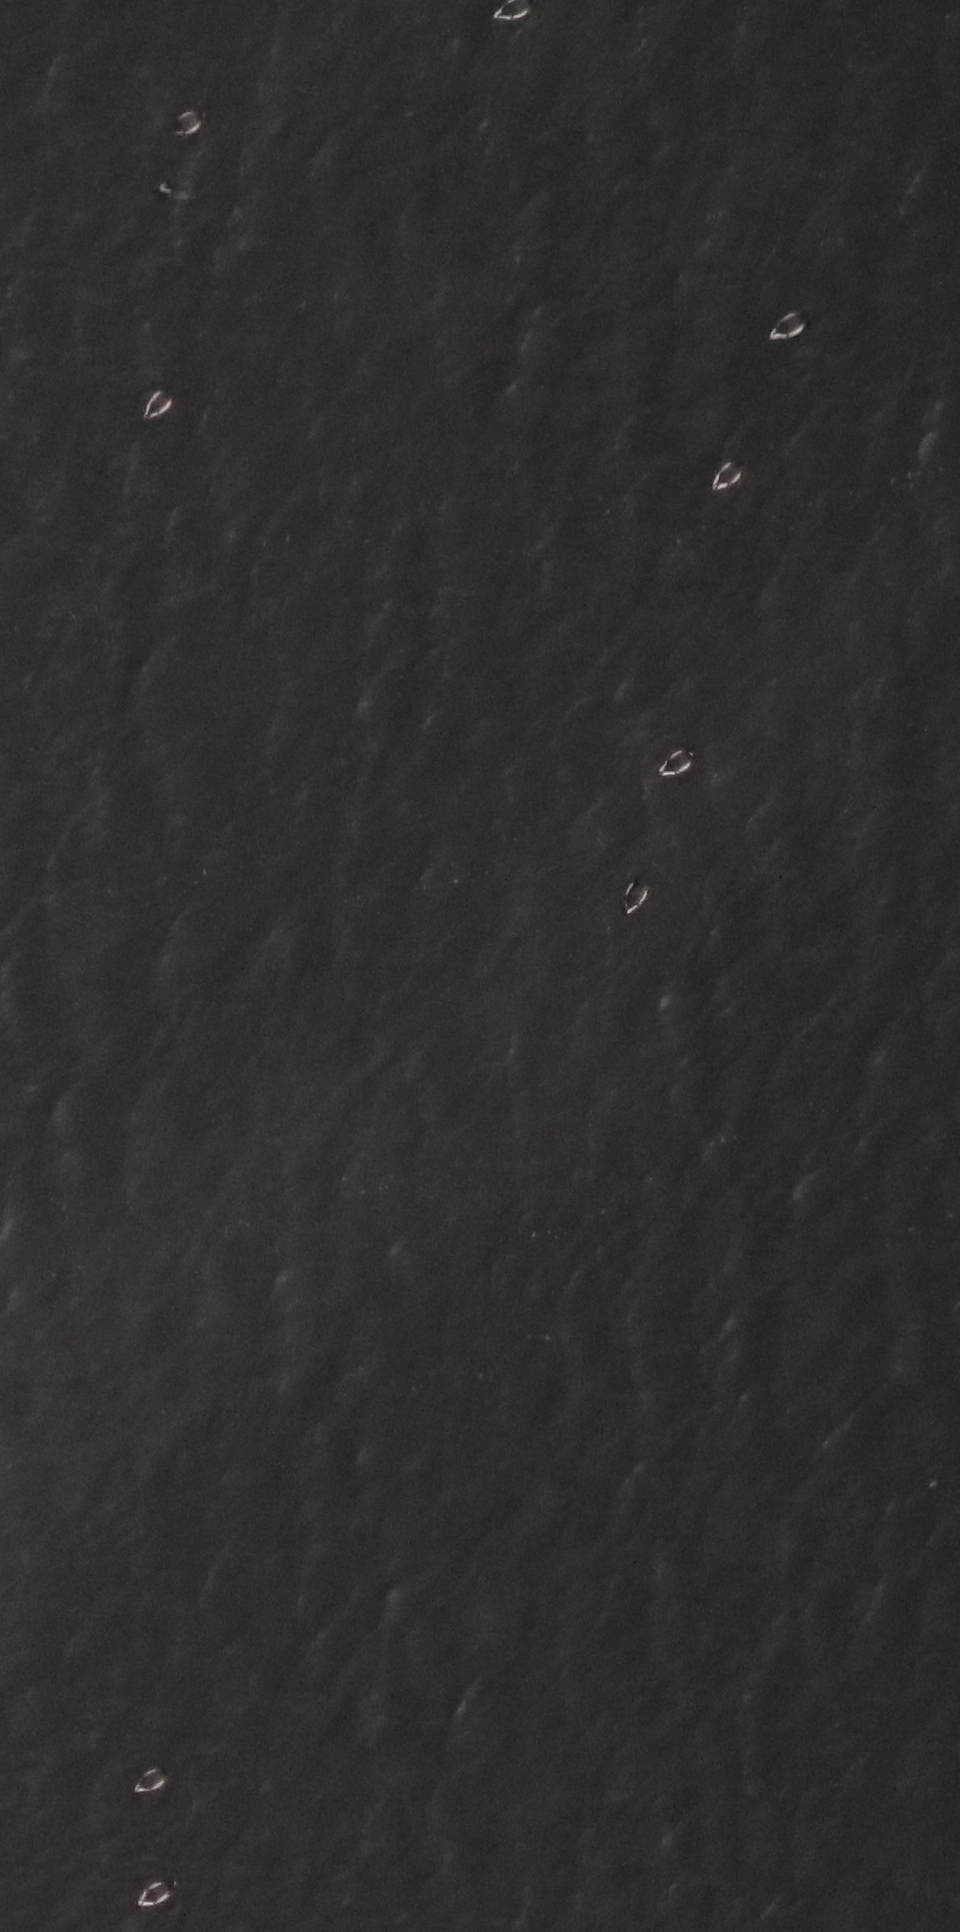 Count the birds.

10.